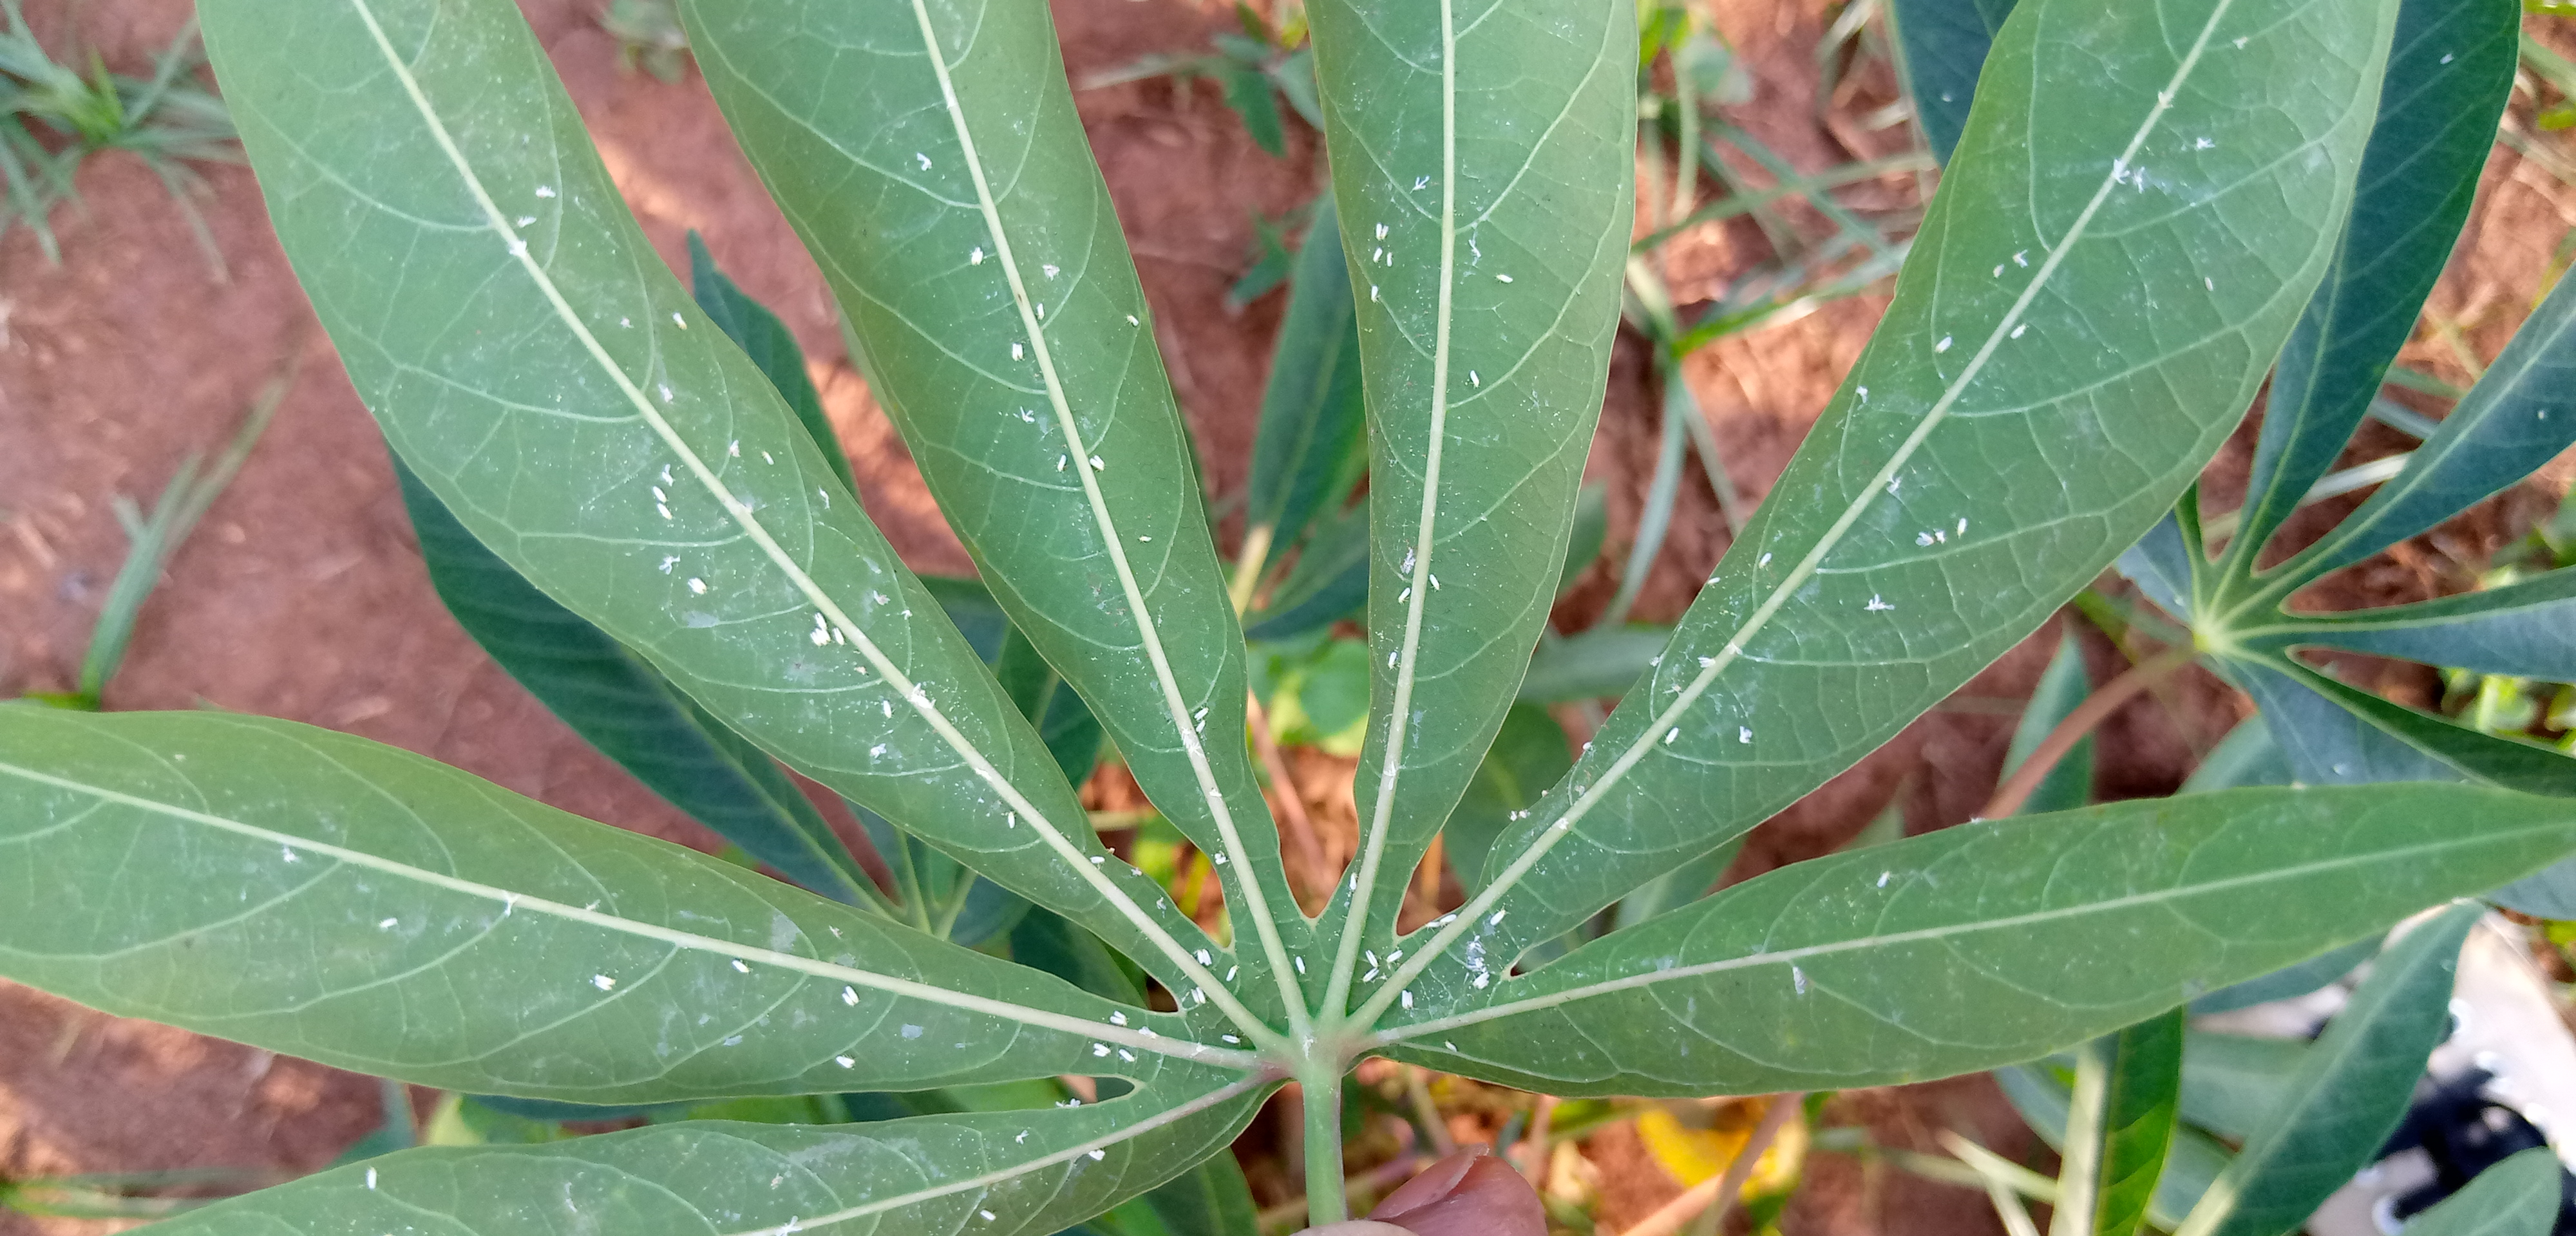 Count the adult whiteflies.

115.